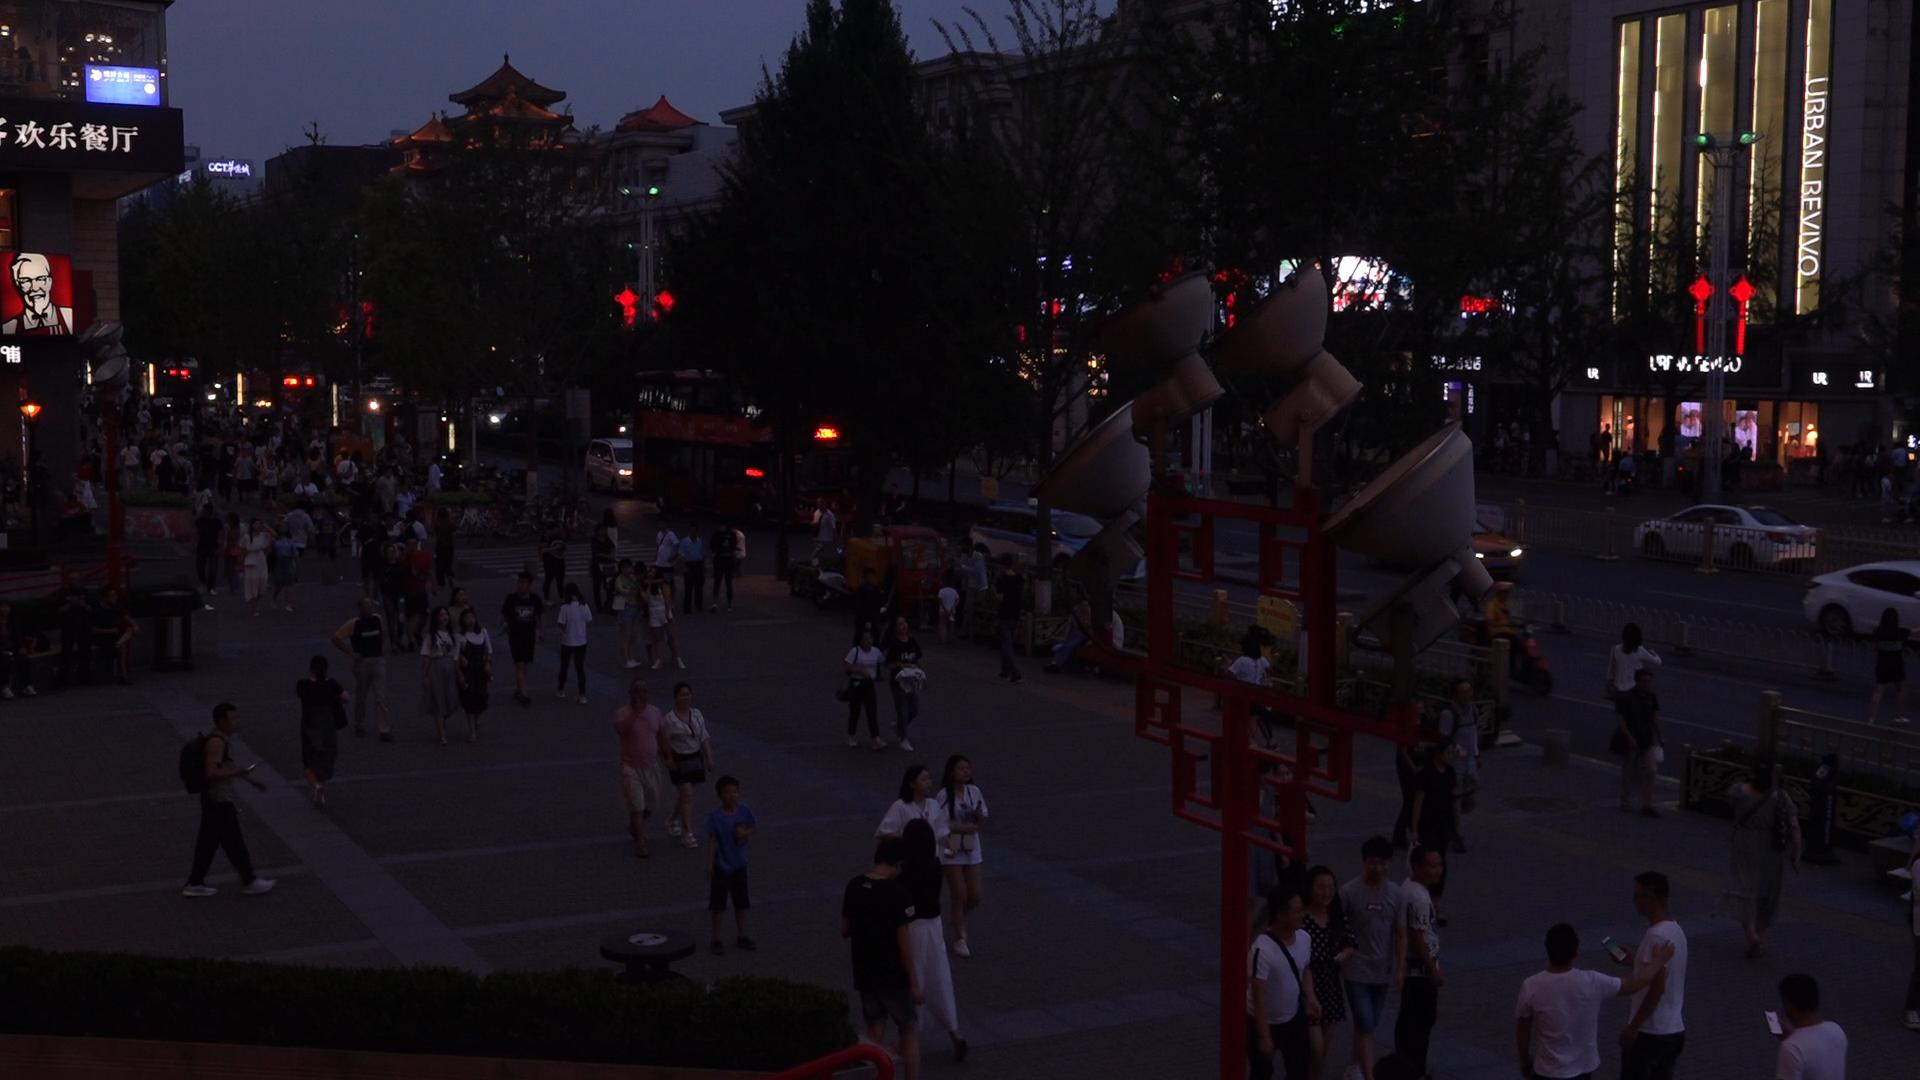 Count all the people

134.